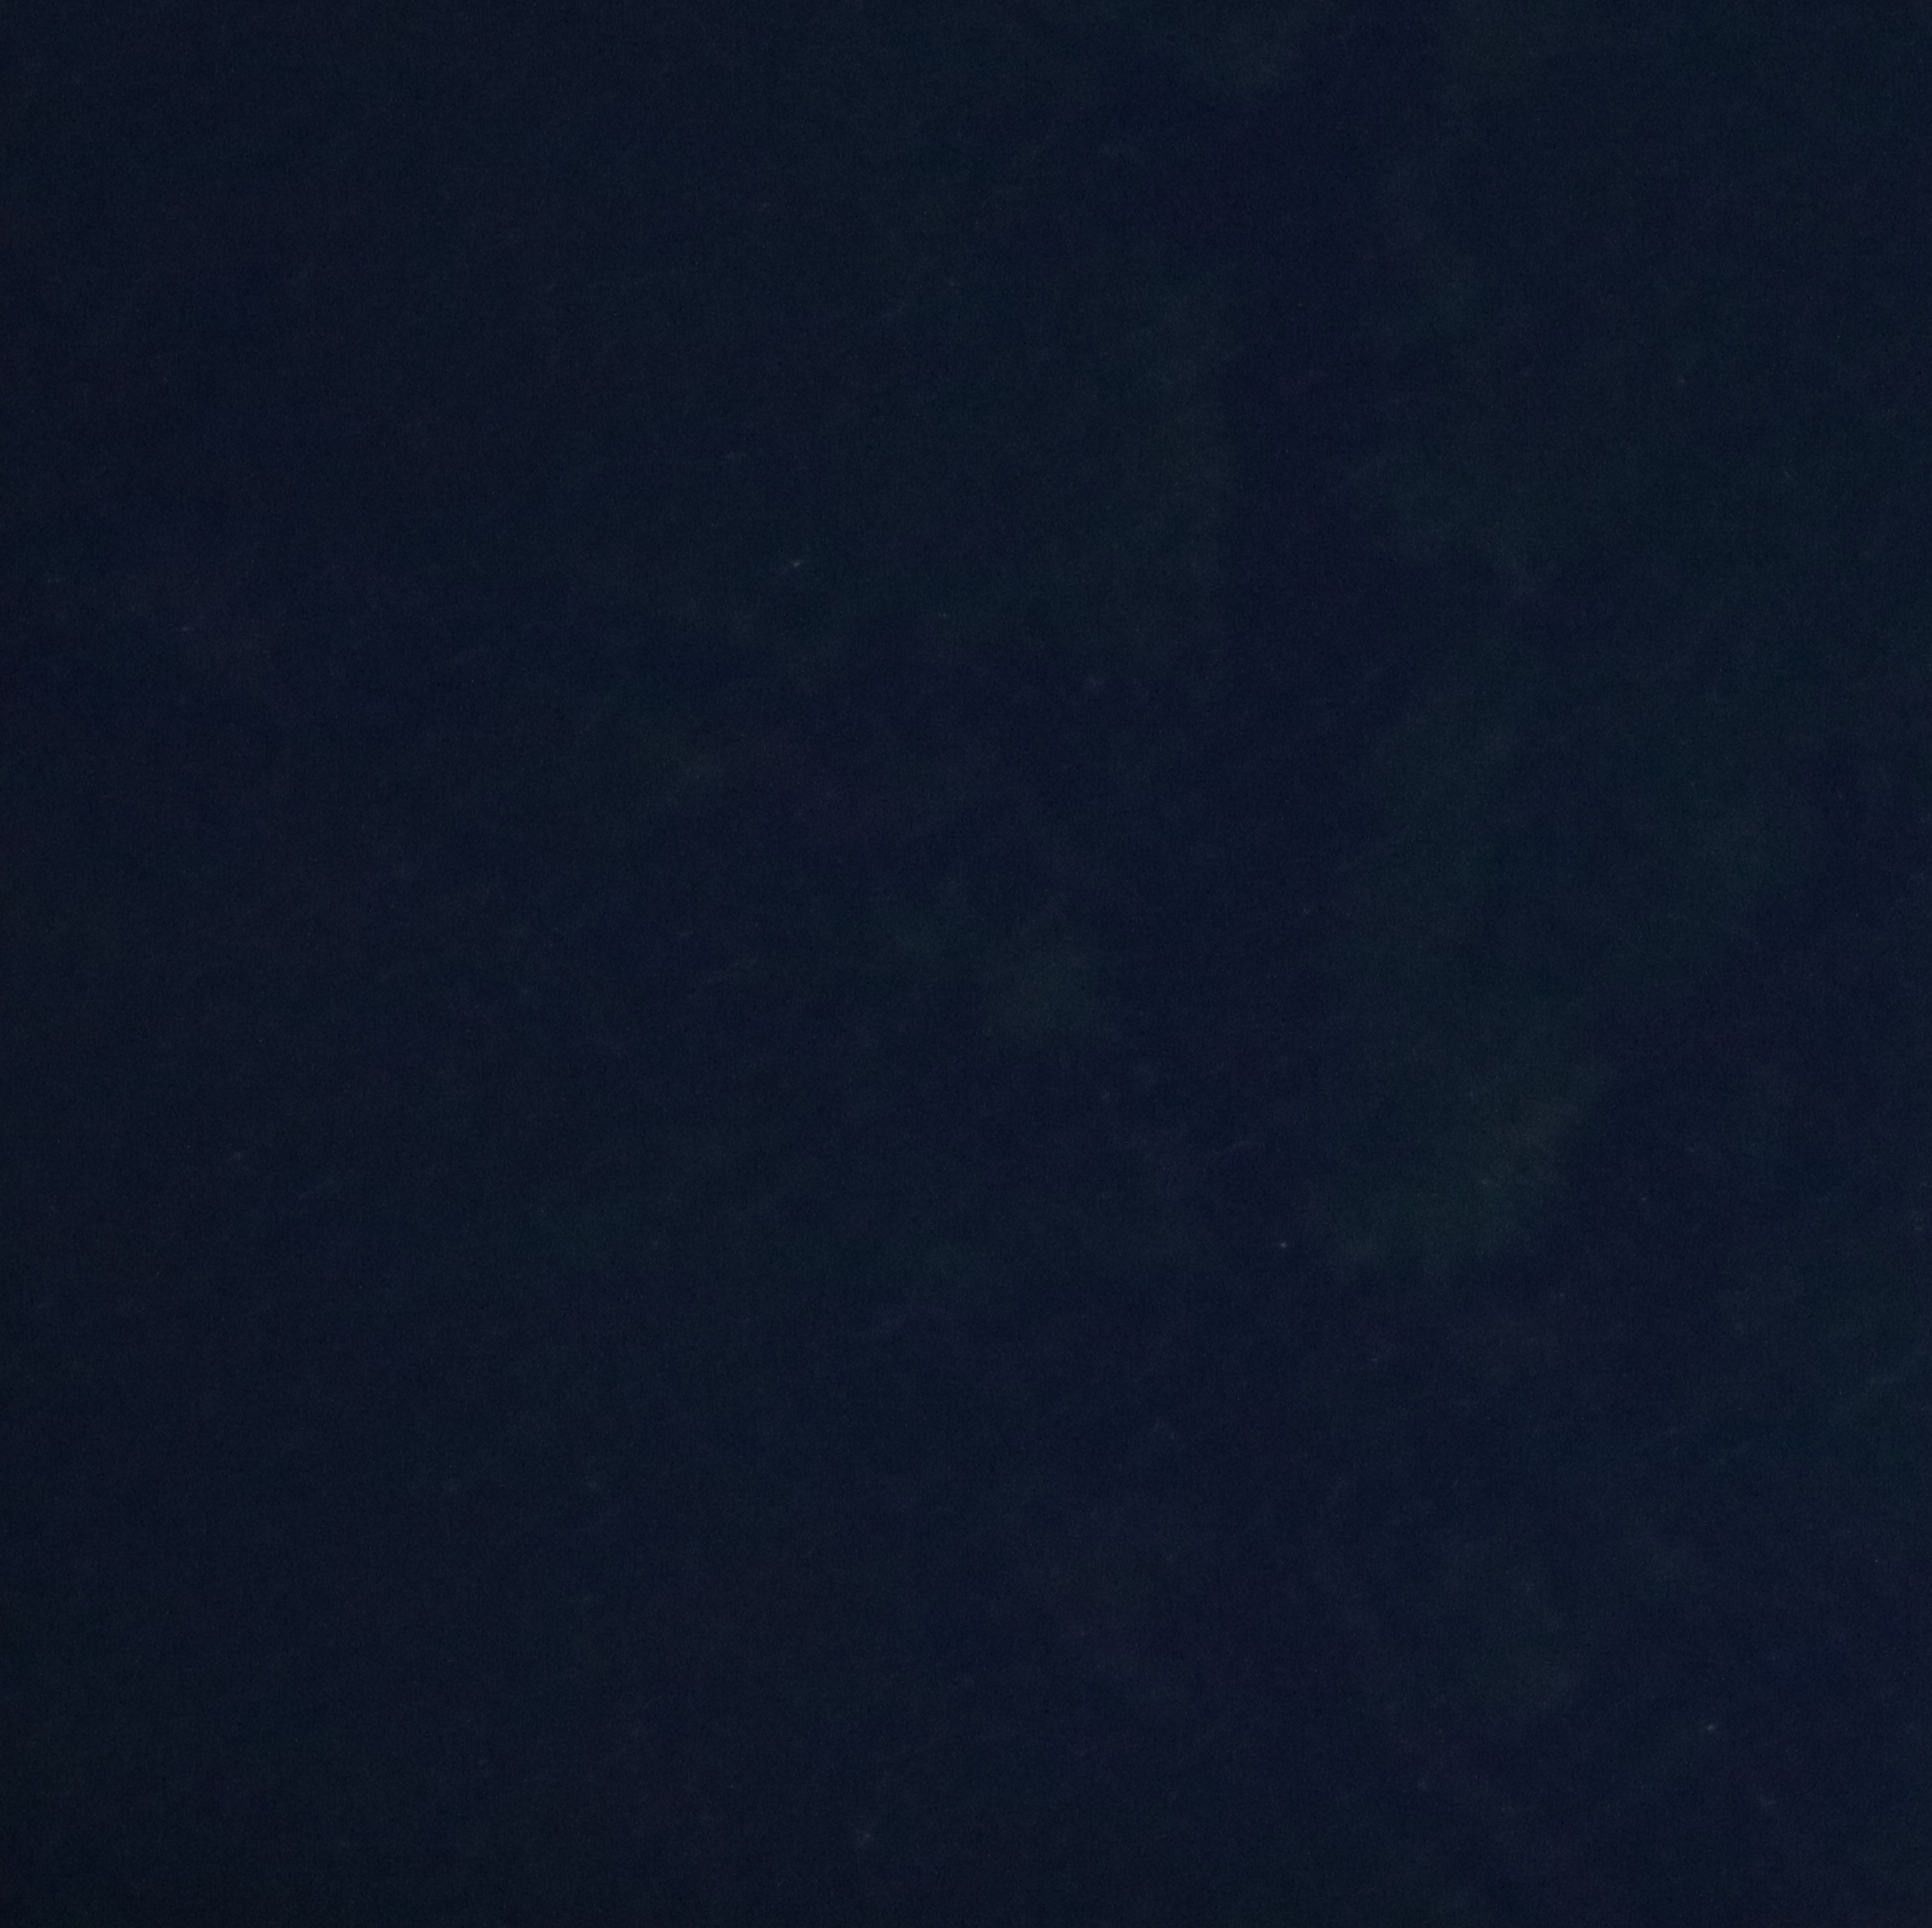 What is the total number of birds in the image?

0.